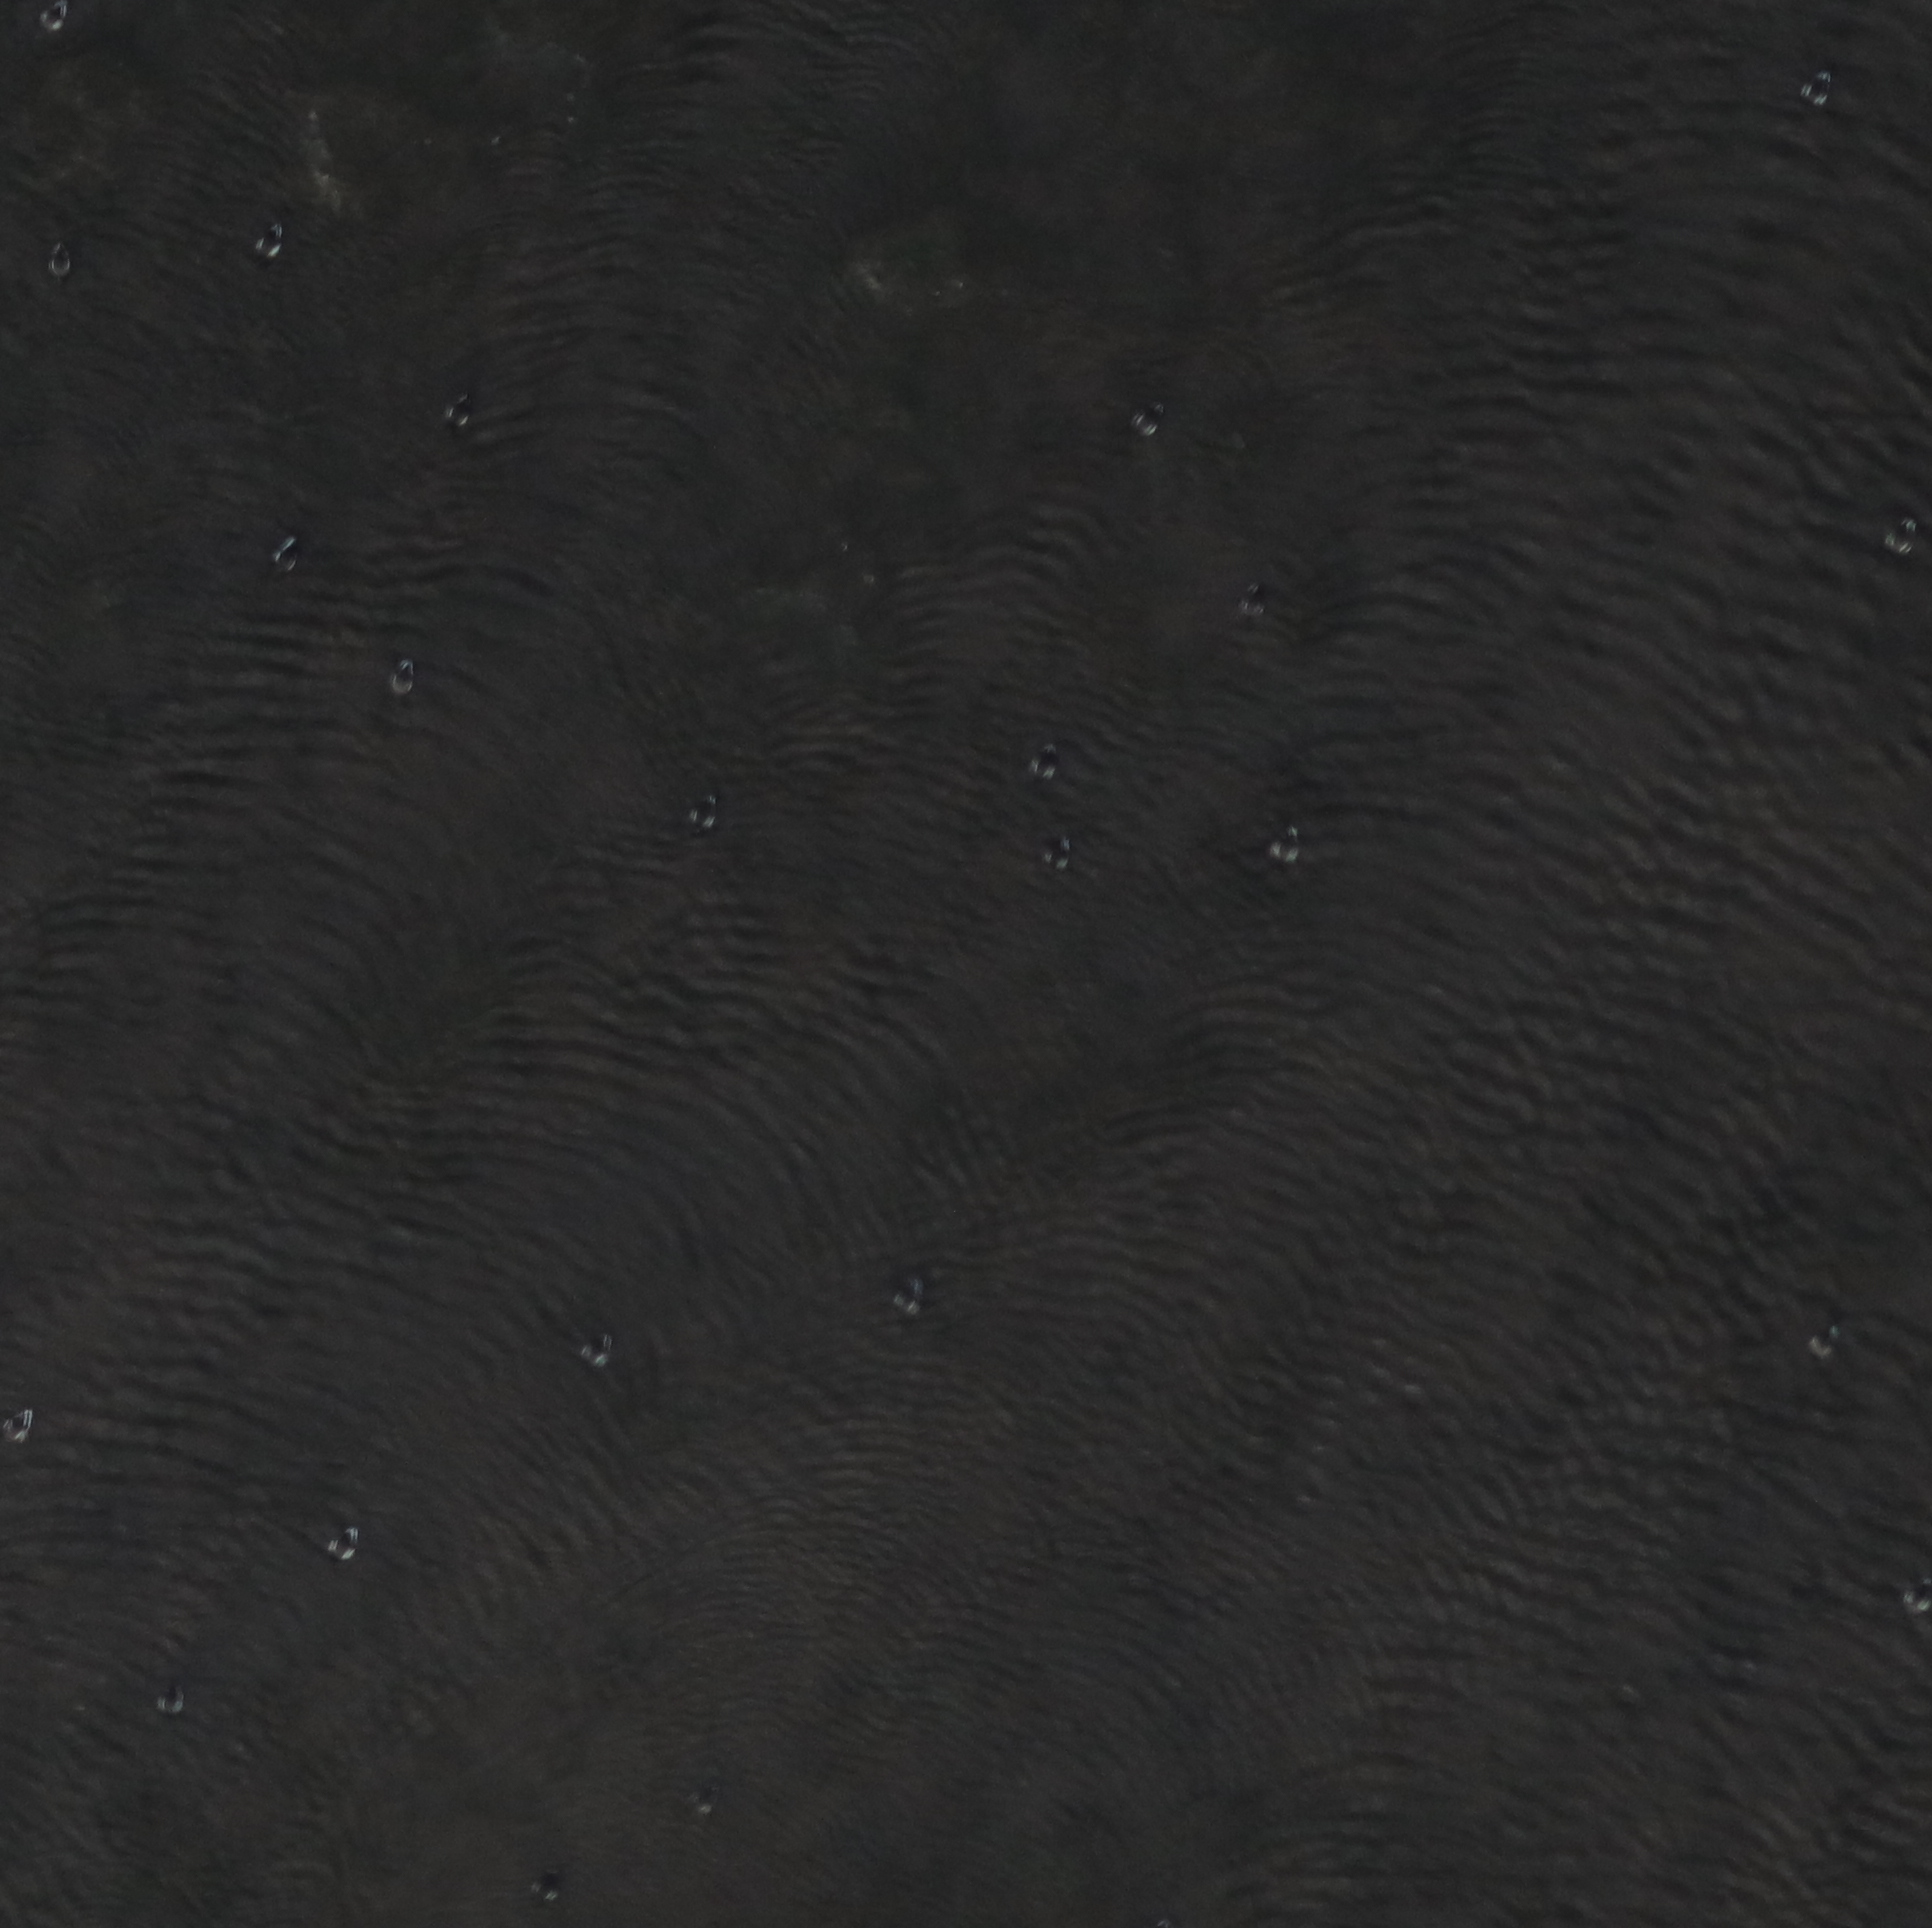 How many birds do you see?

22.